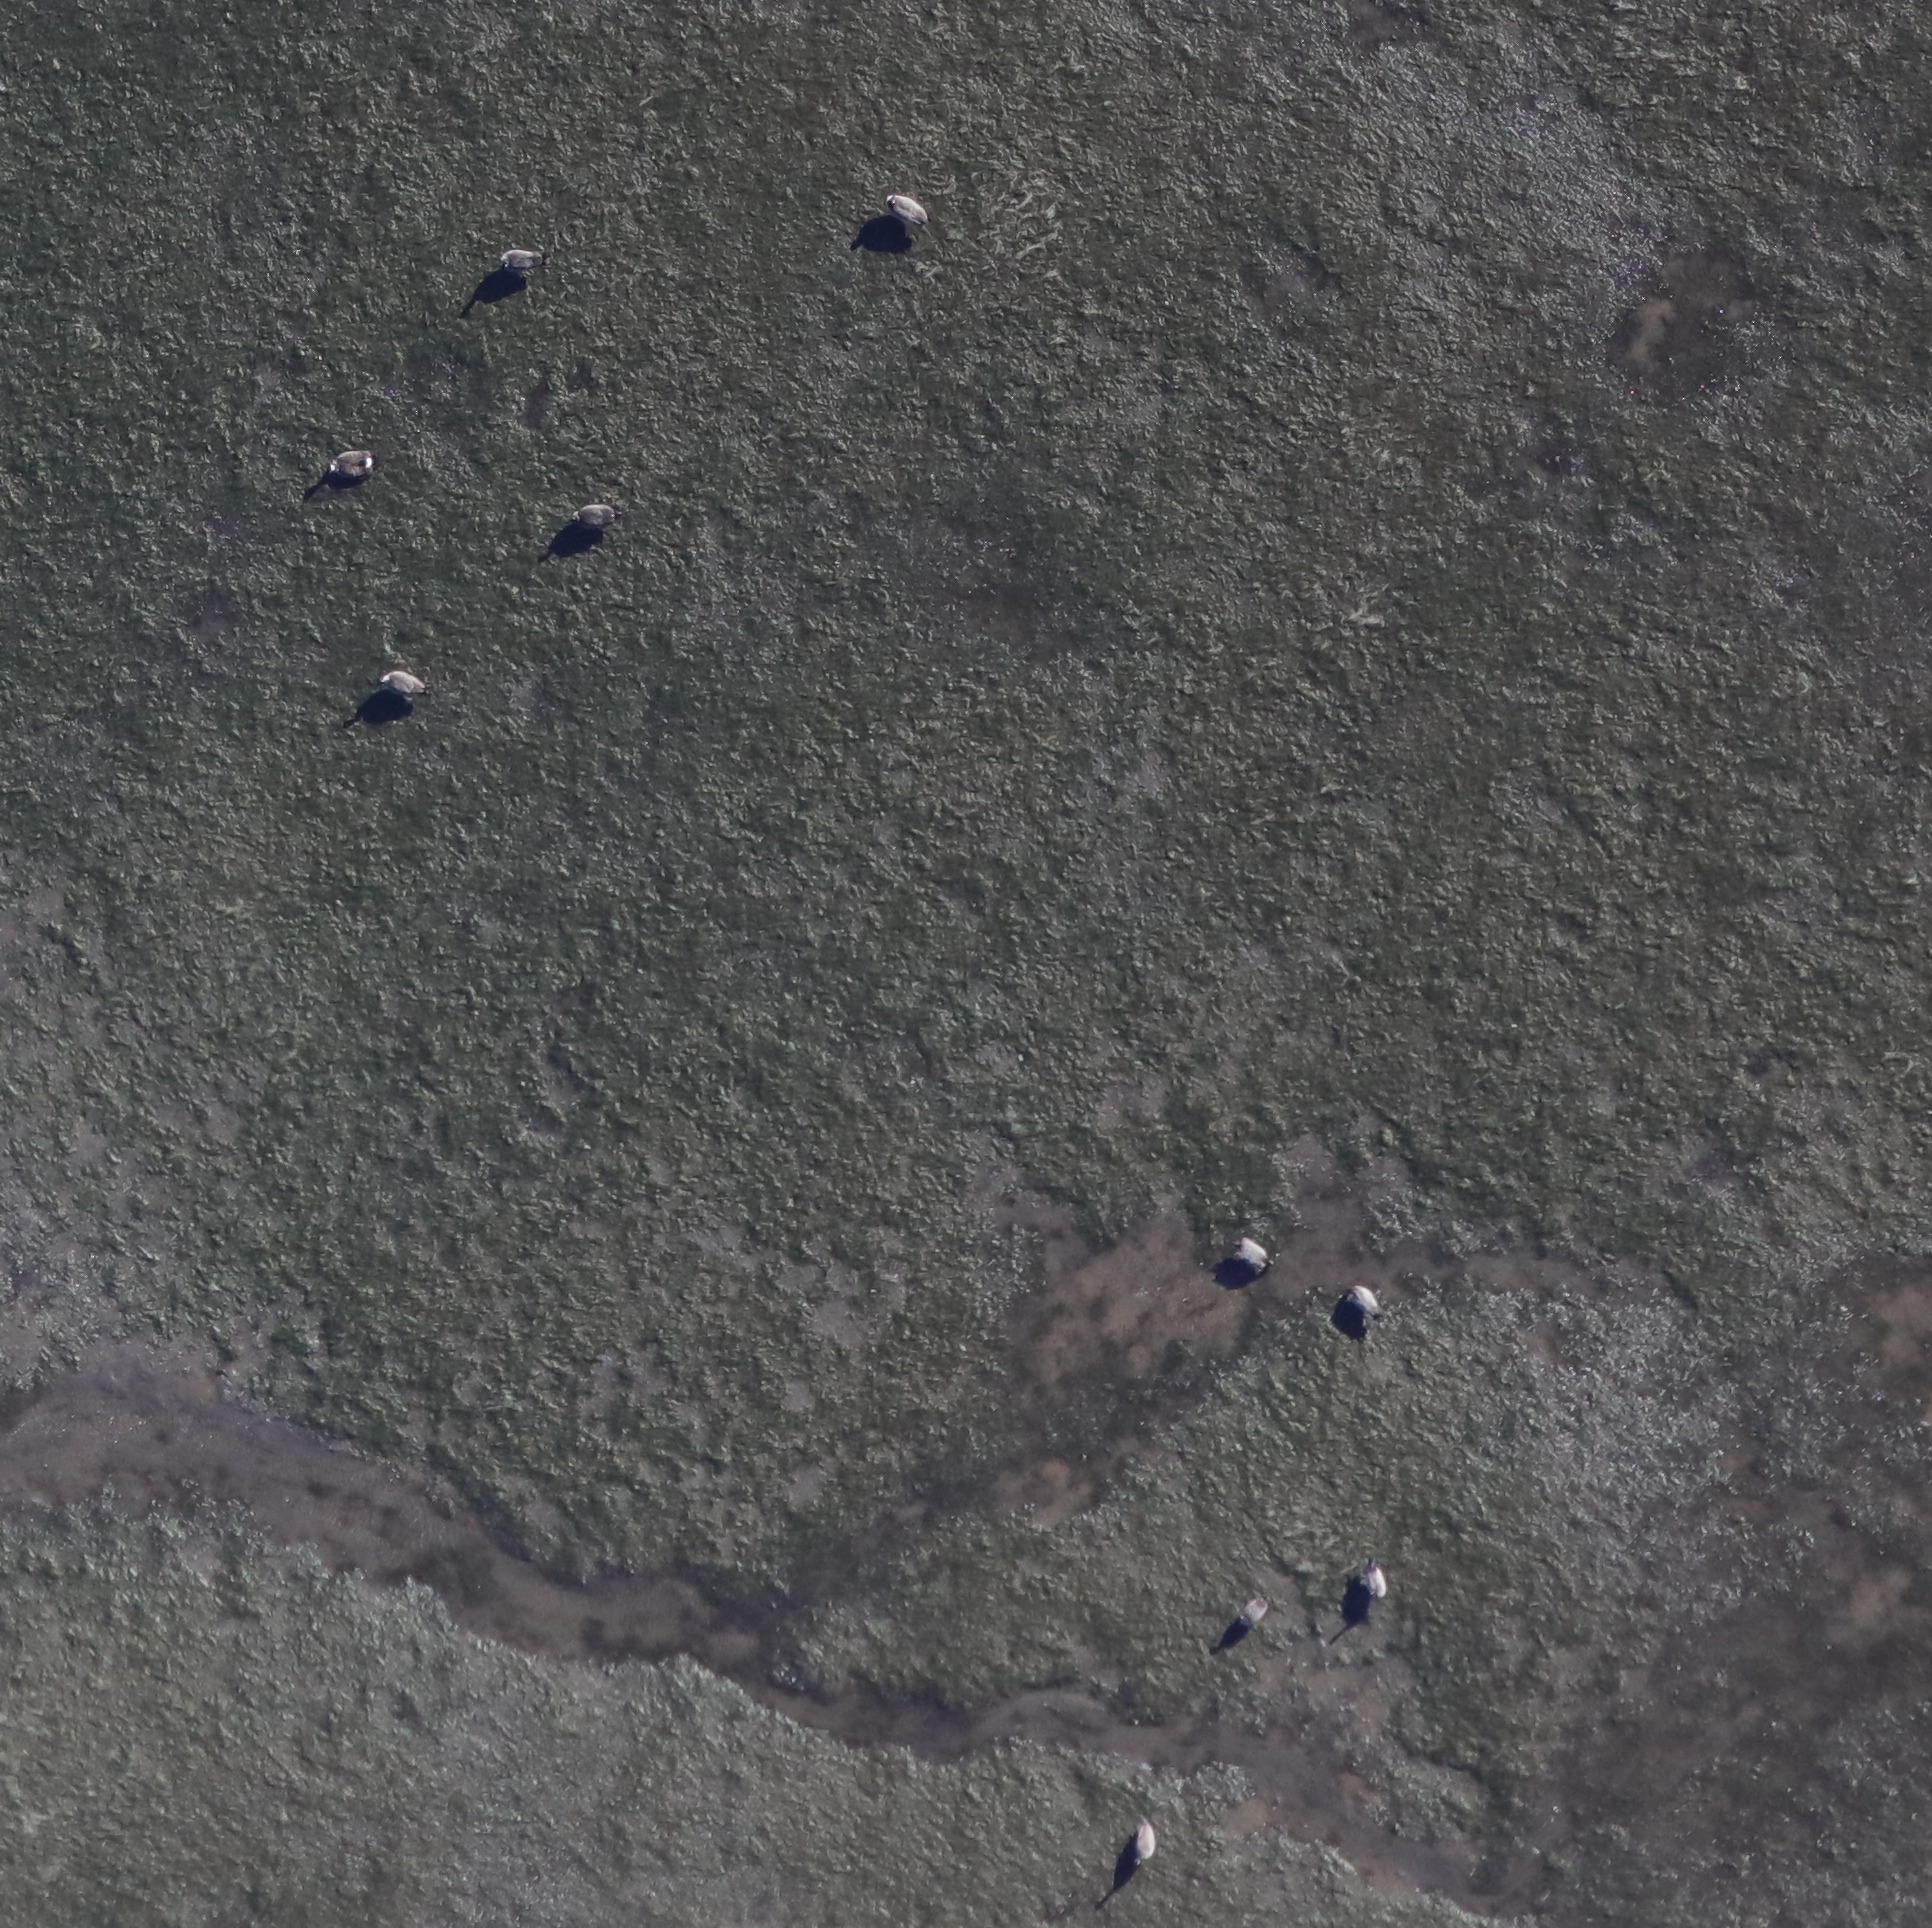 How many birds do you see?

10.